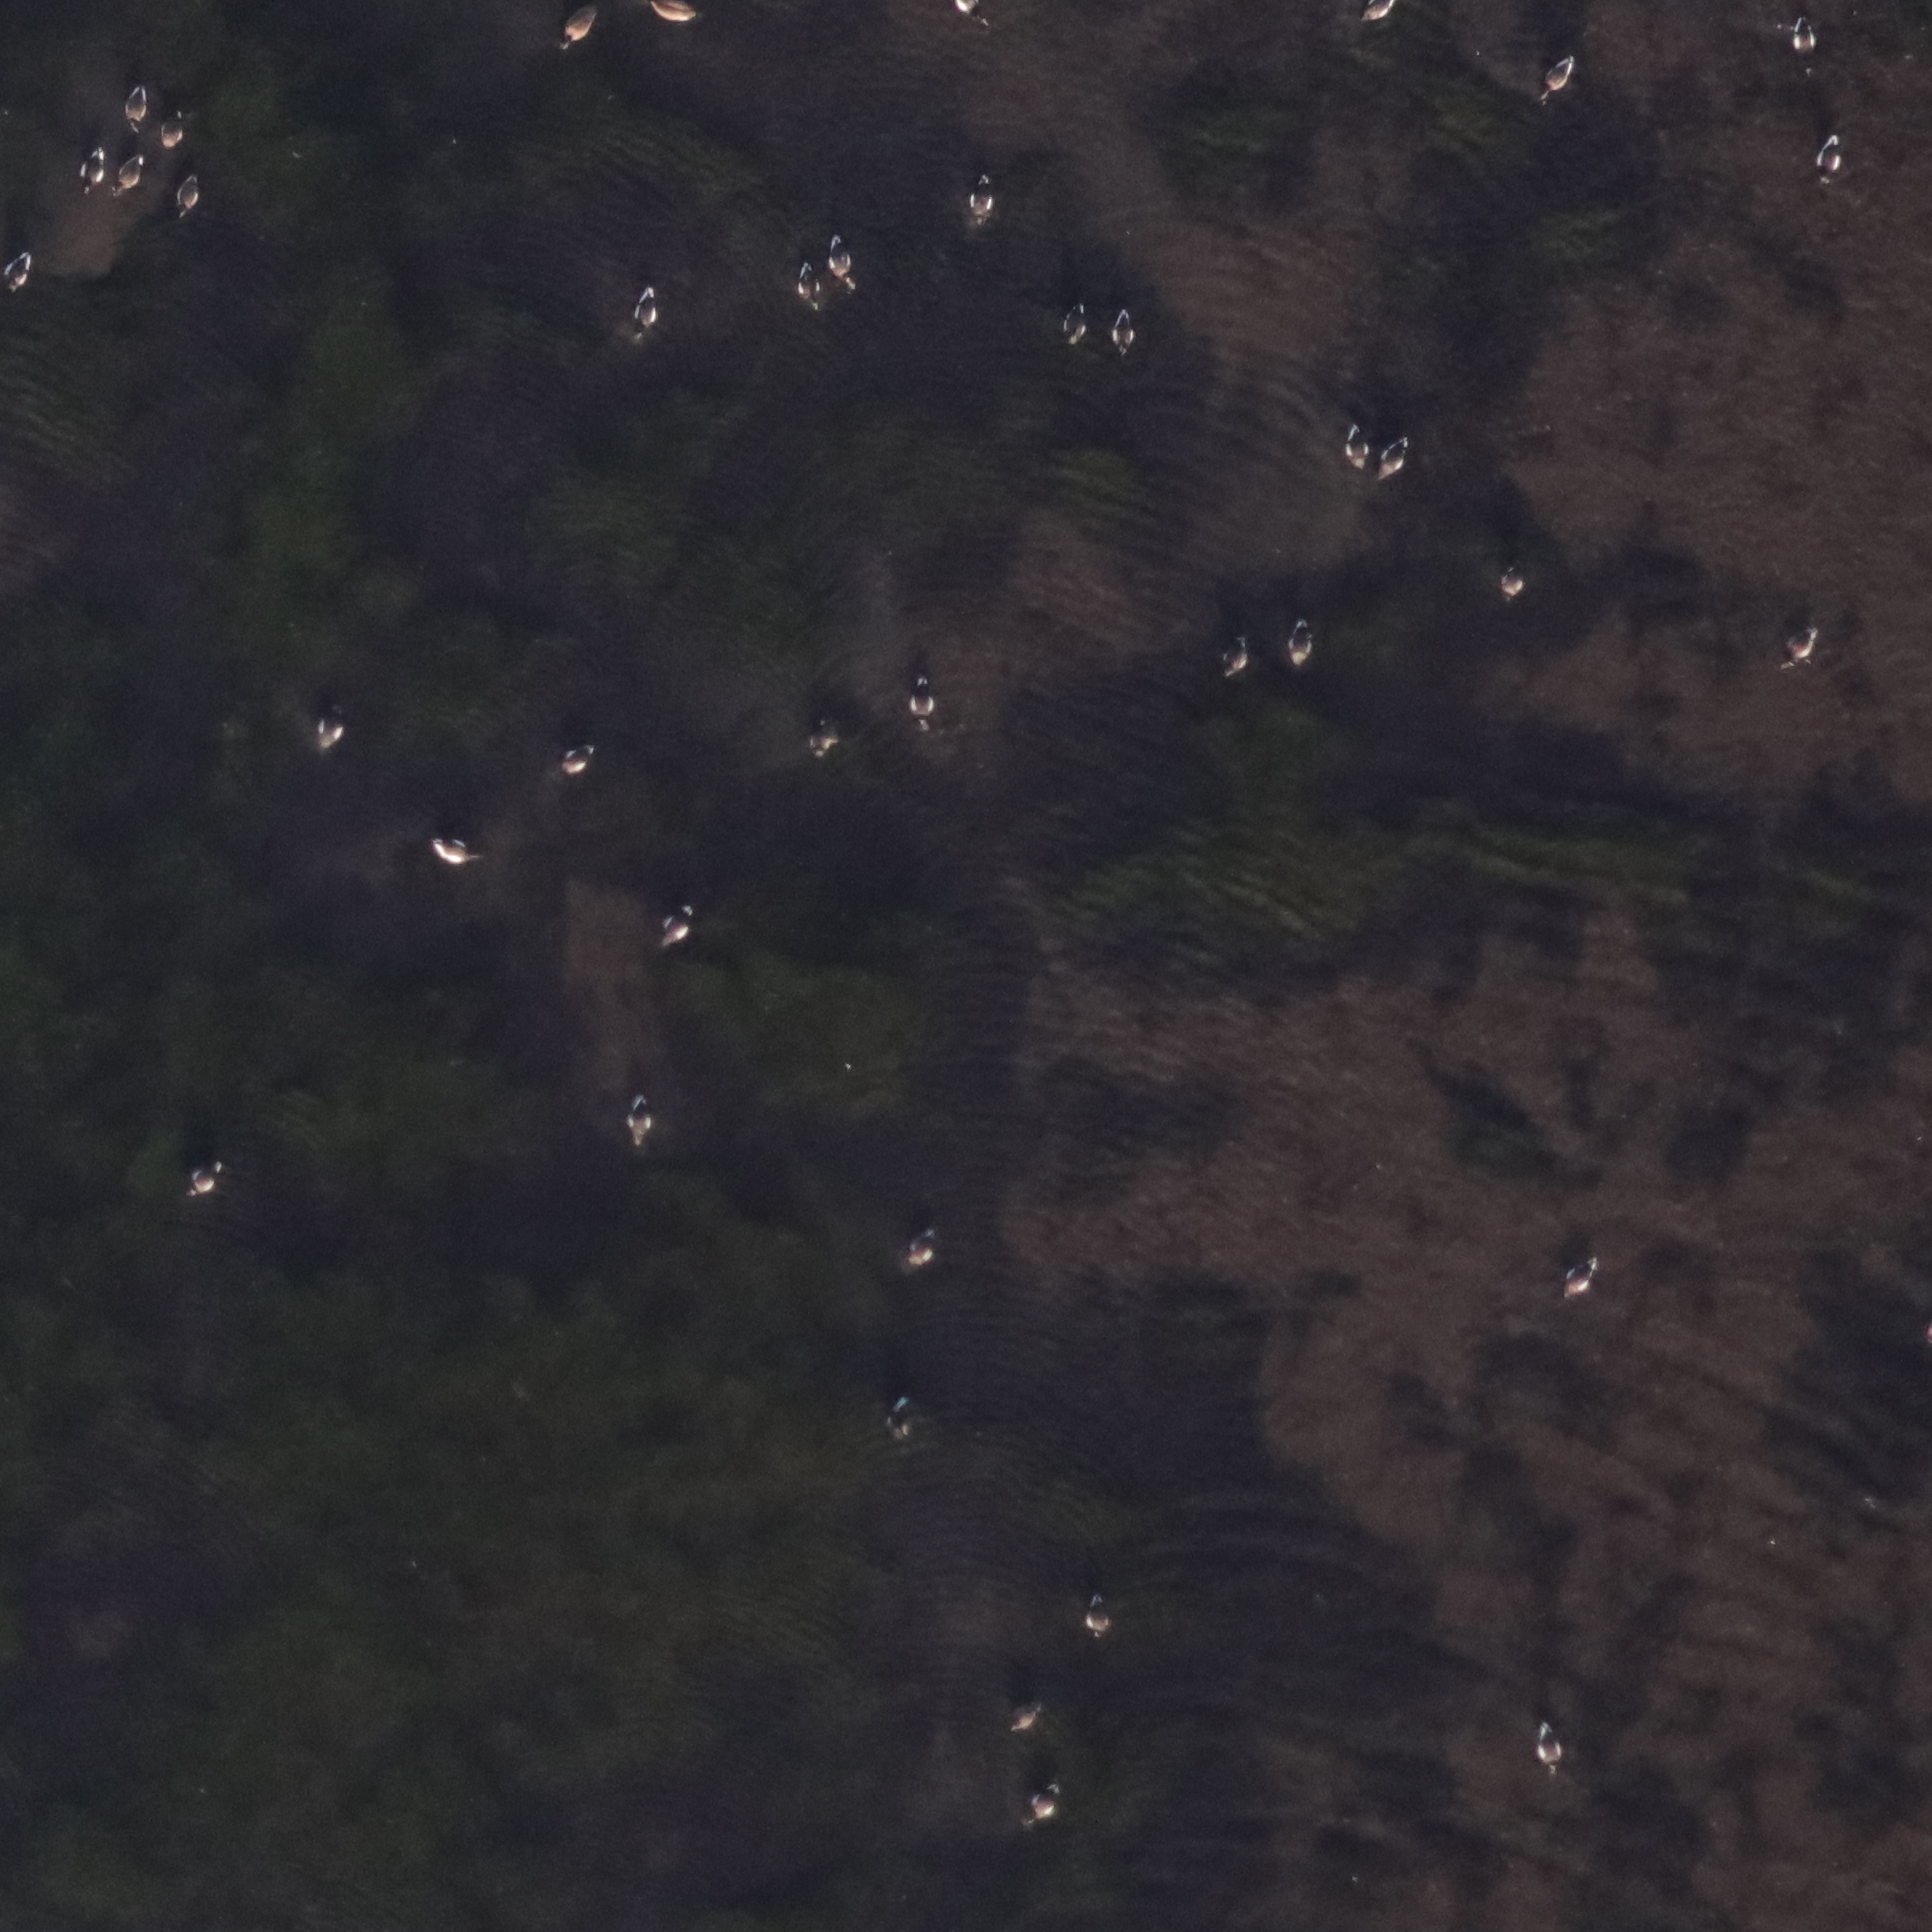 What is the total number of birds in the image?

39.